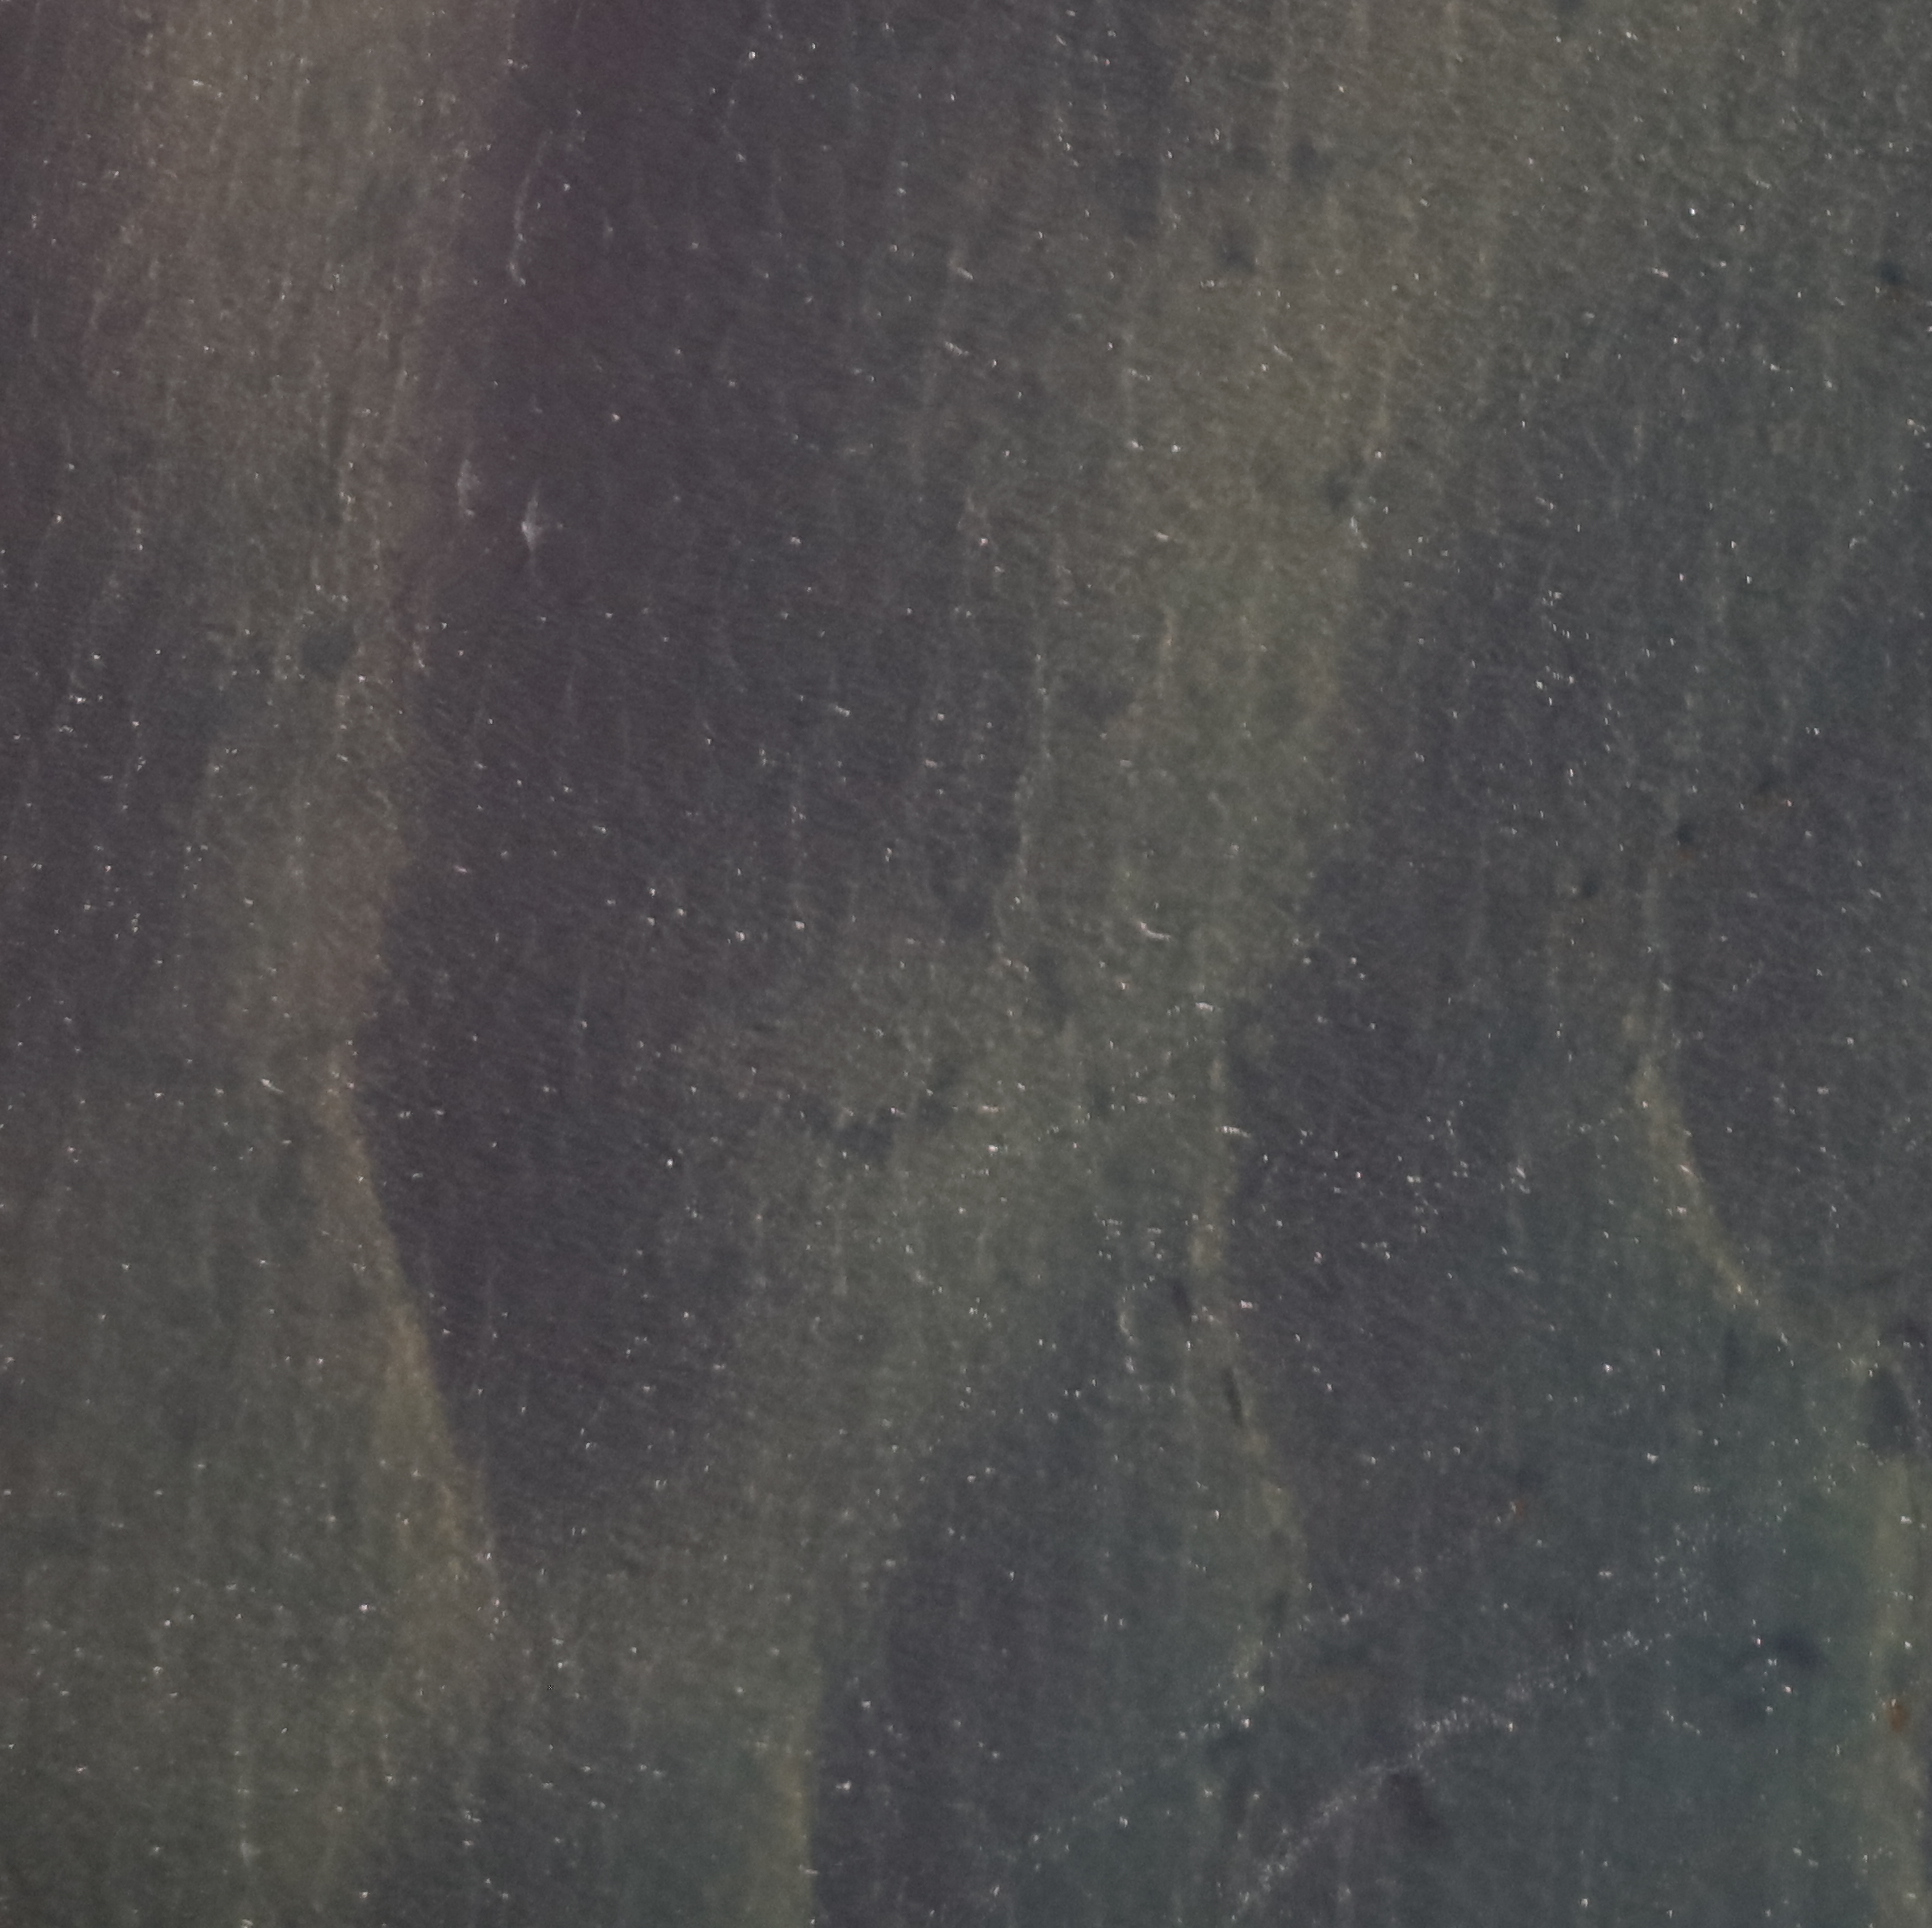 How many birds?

0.